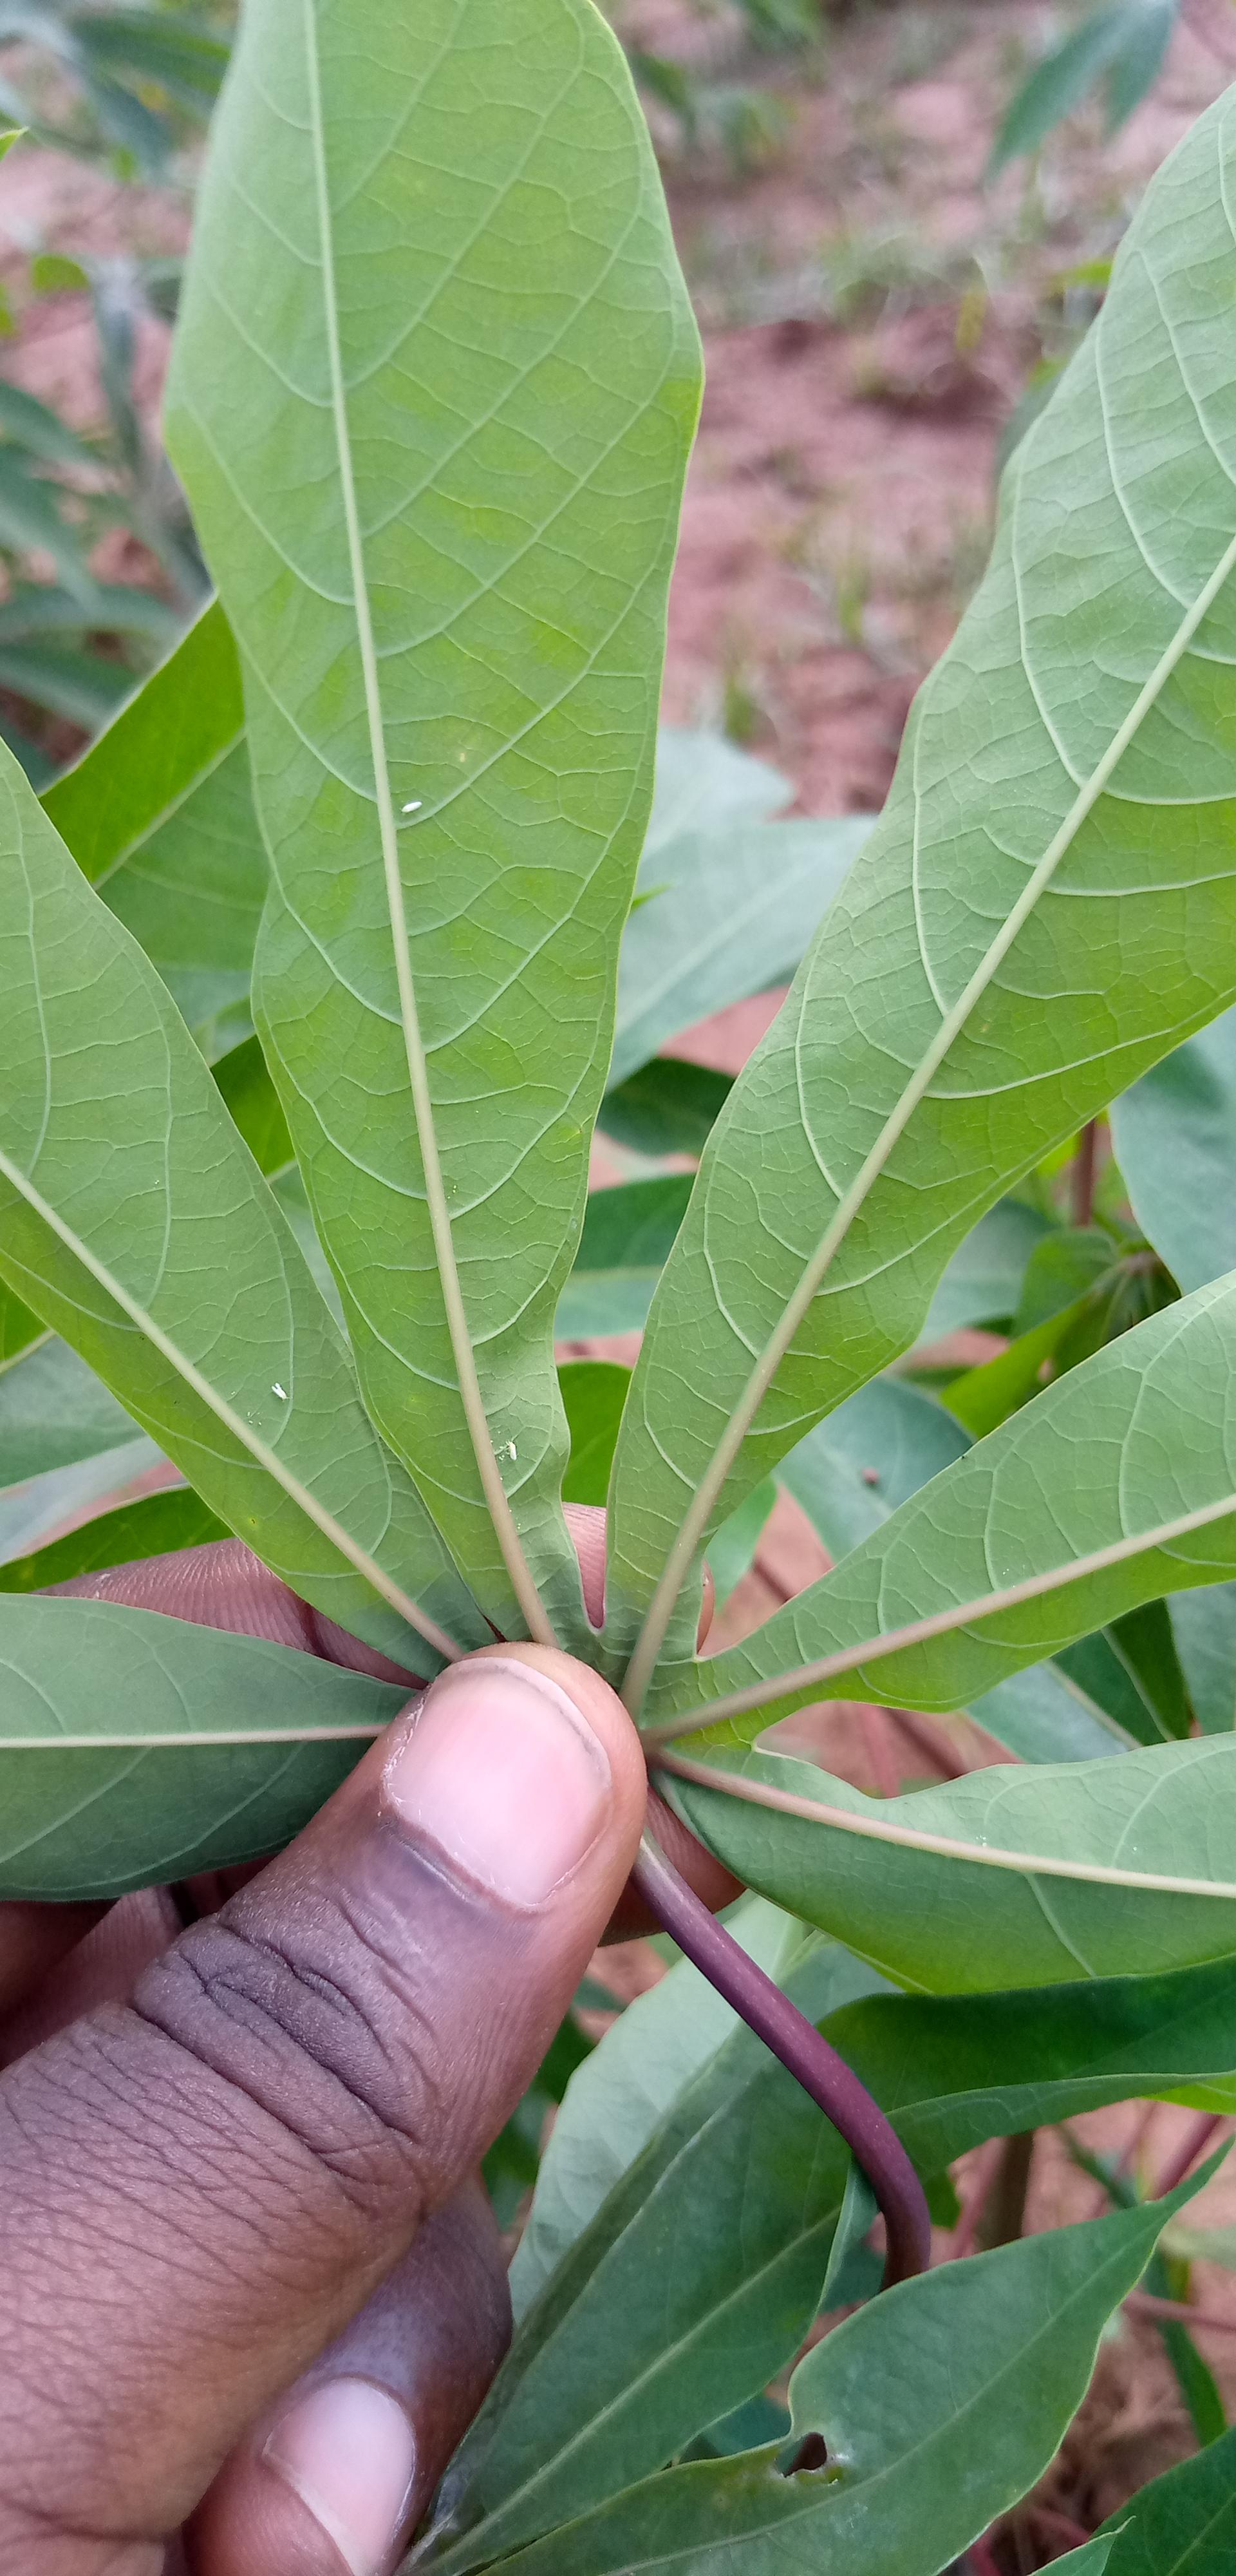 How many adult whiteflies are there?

3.